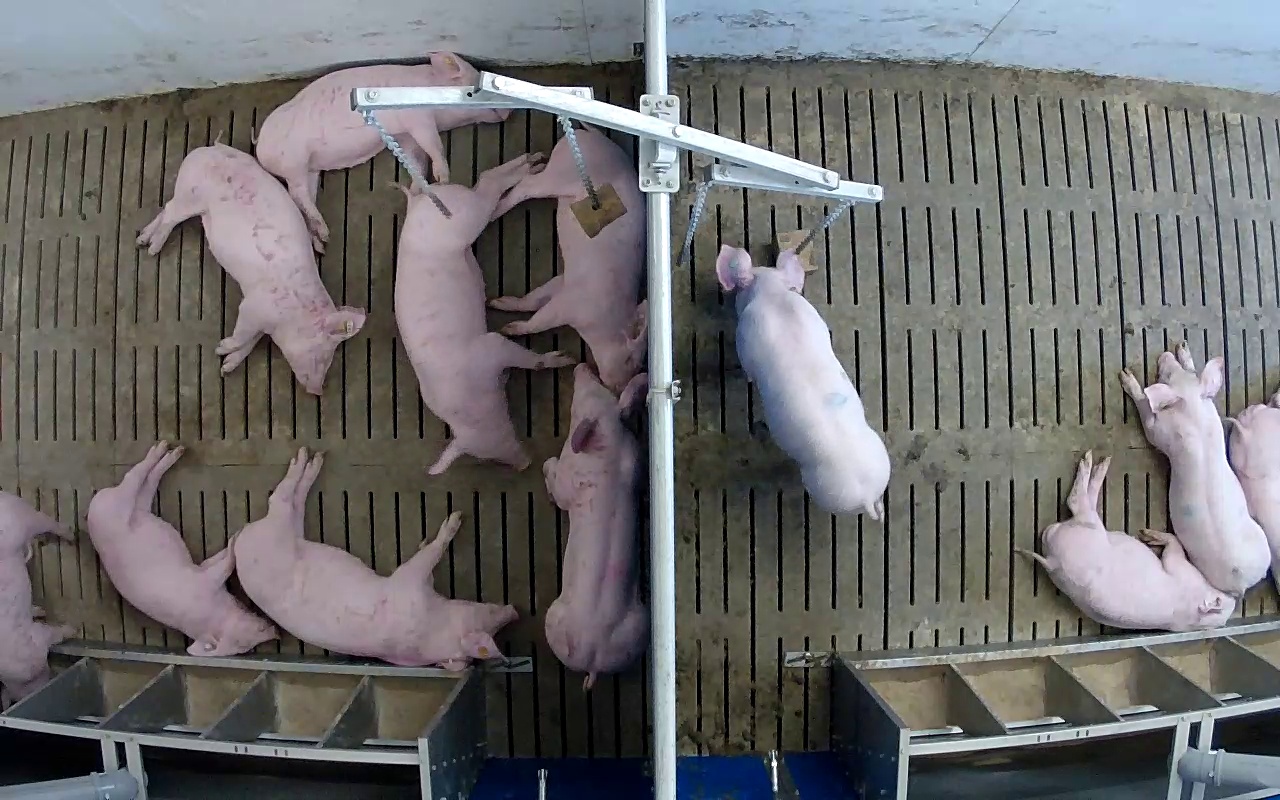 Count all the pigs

12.